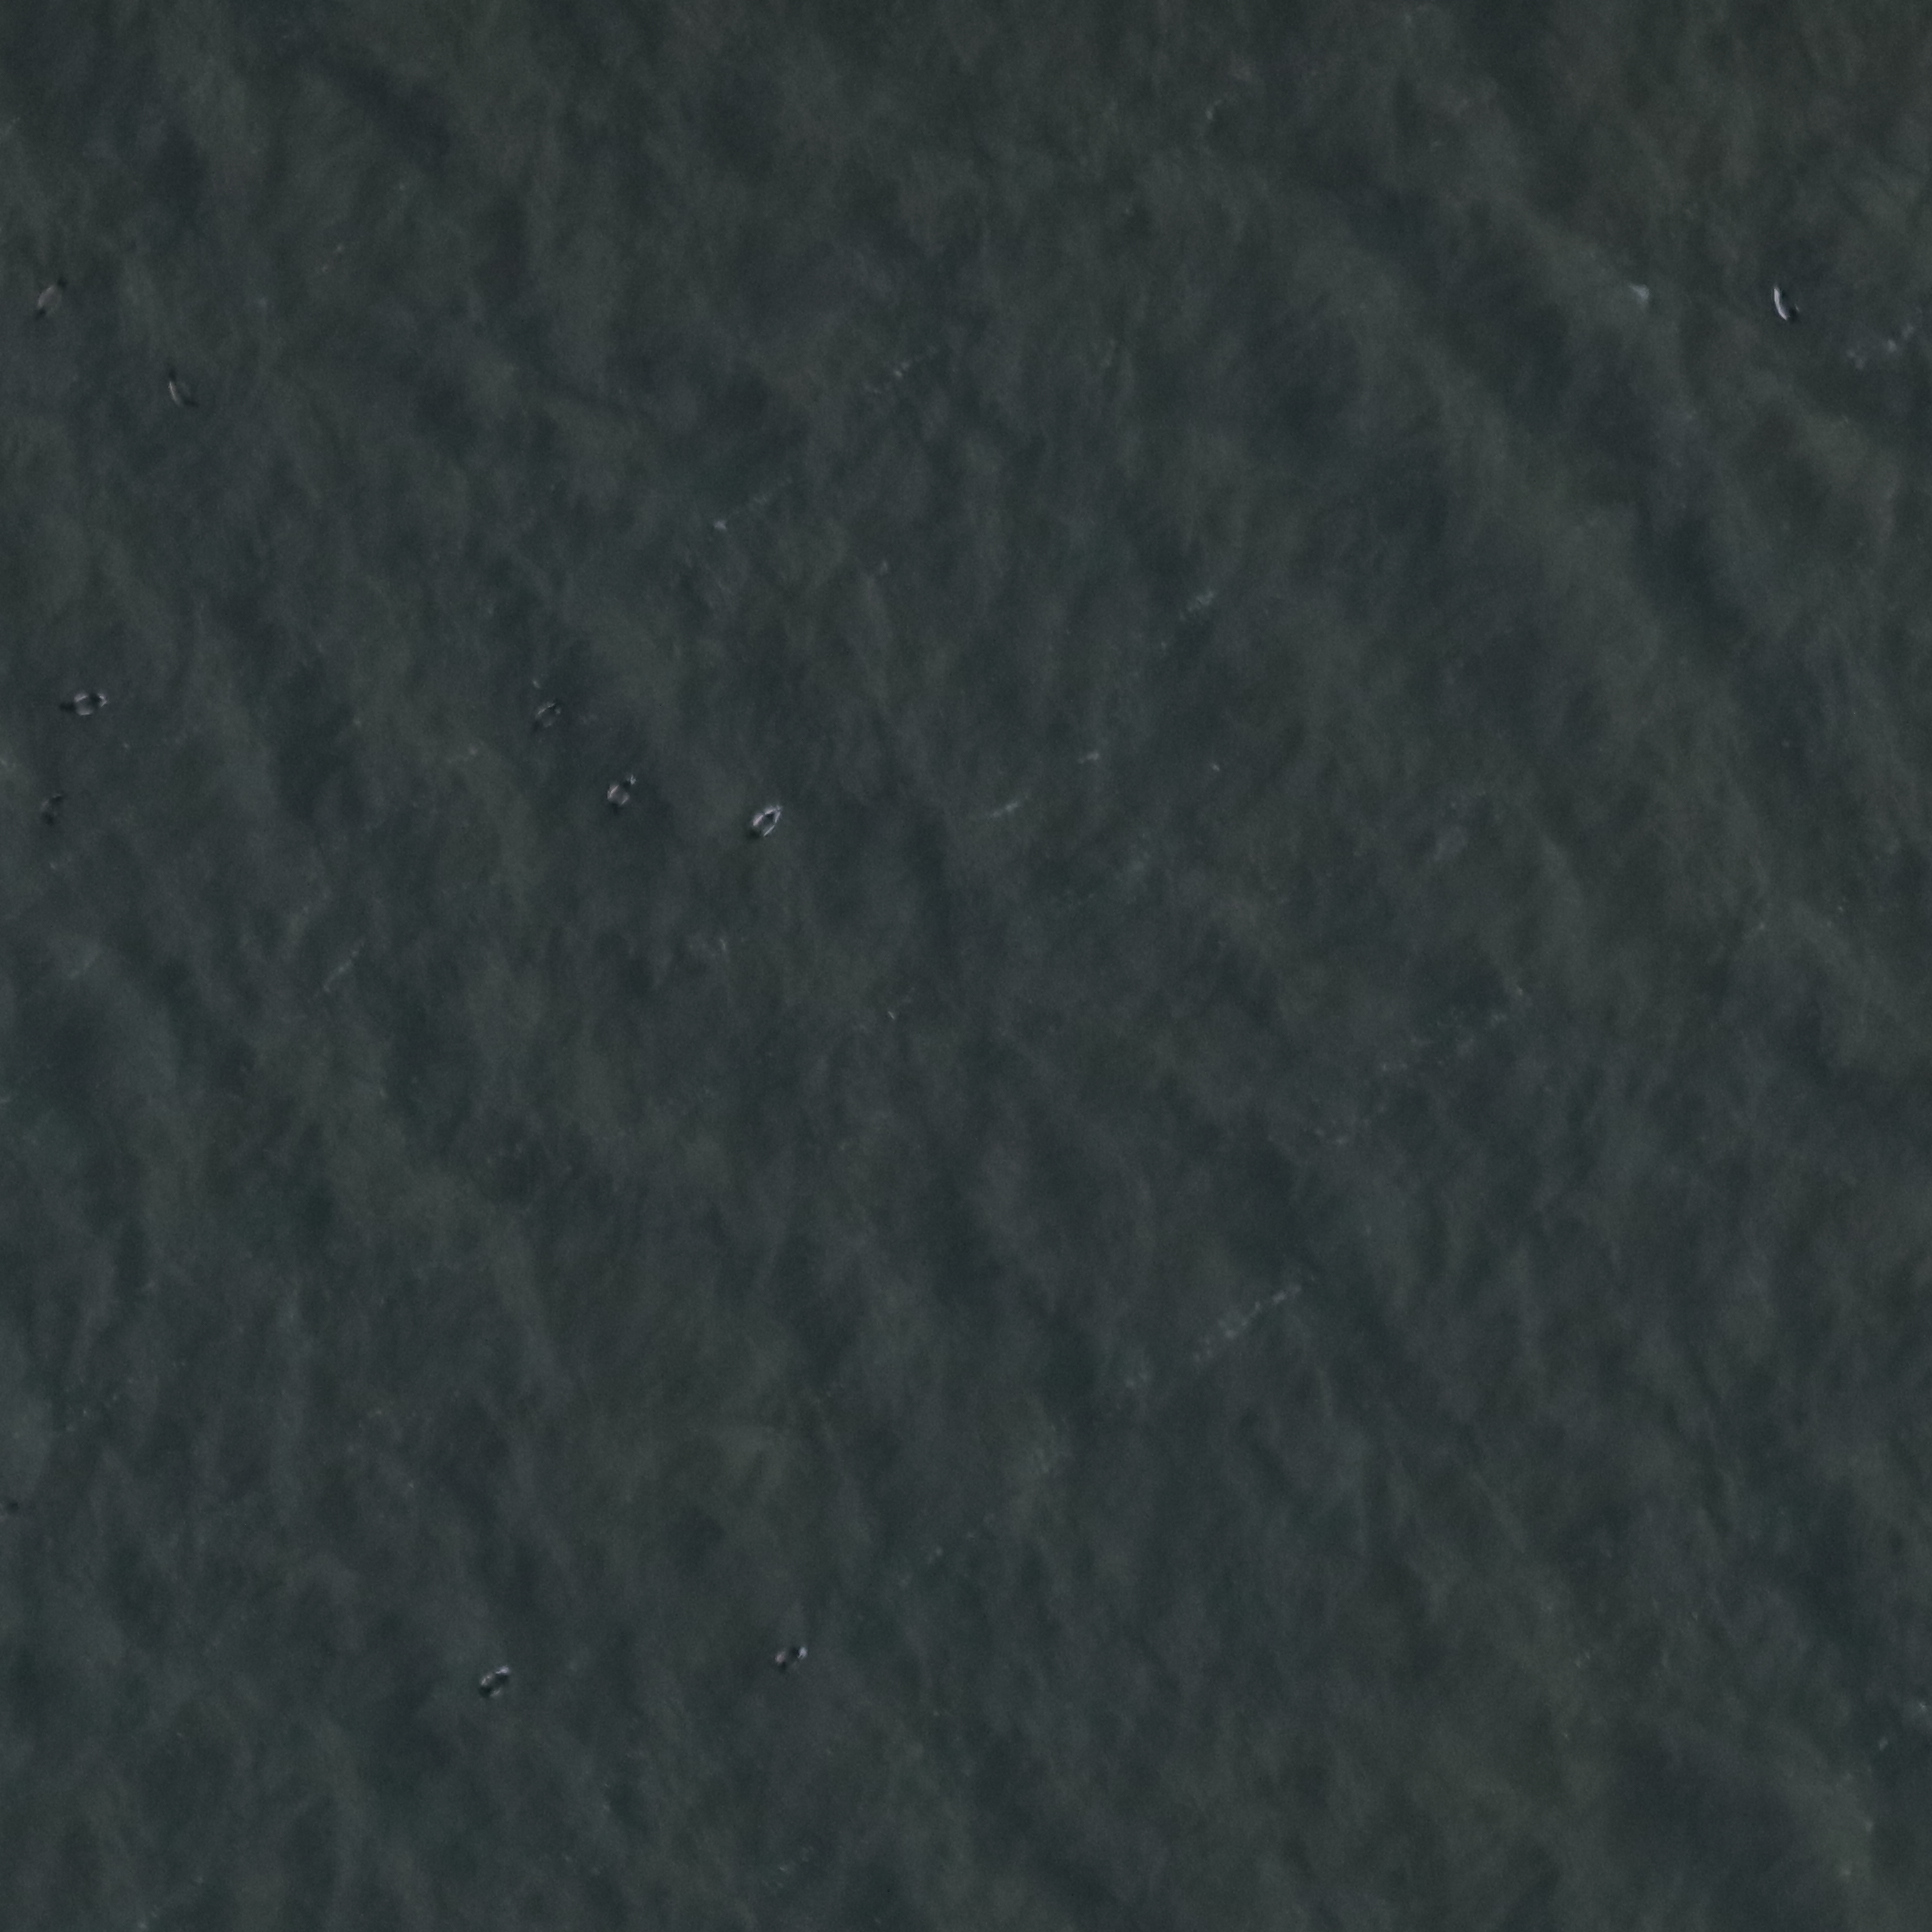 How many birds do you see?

10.